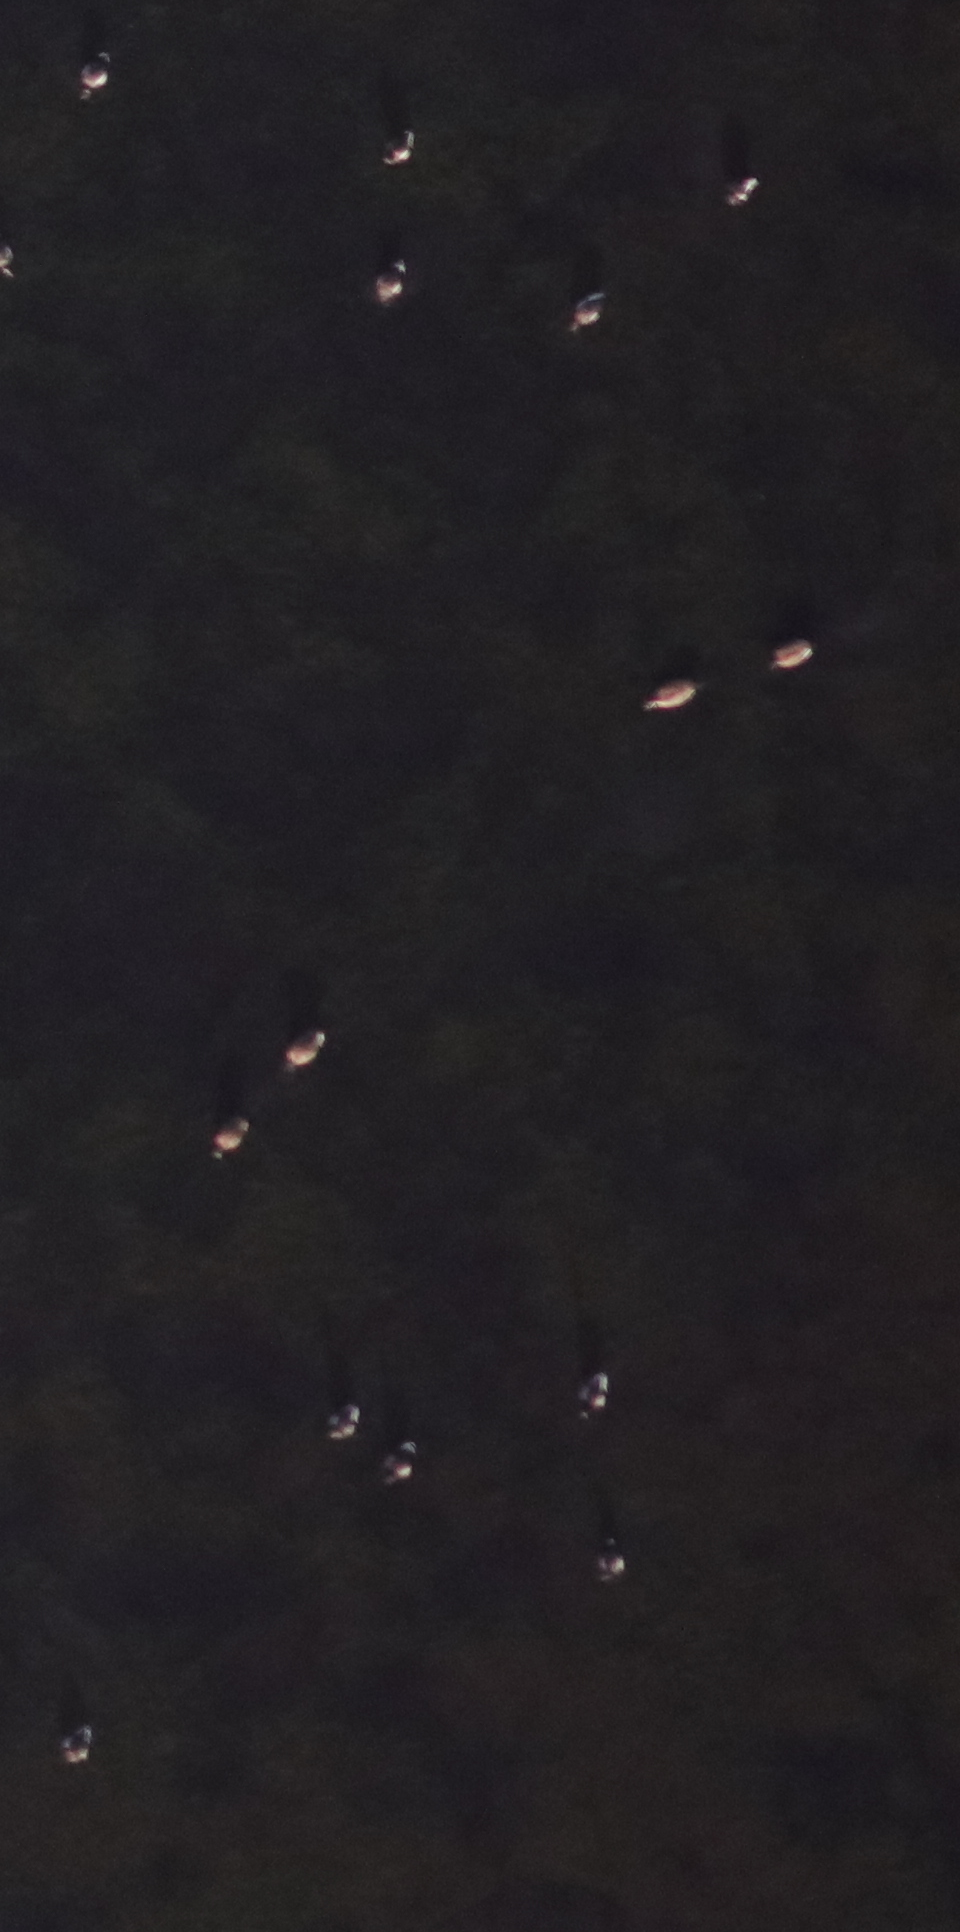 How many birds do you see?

15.